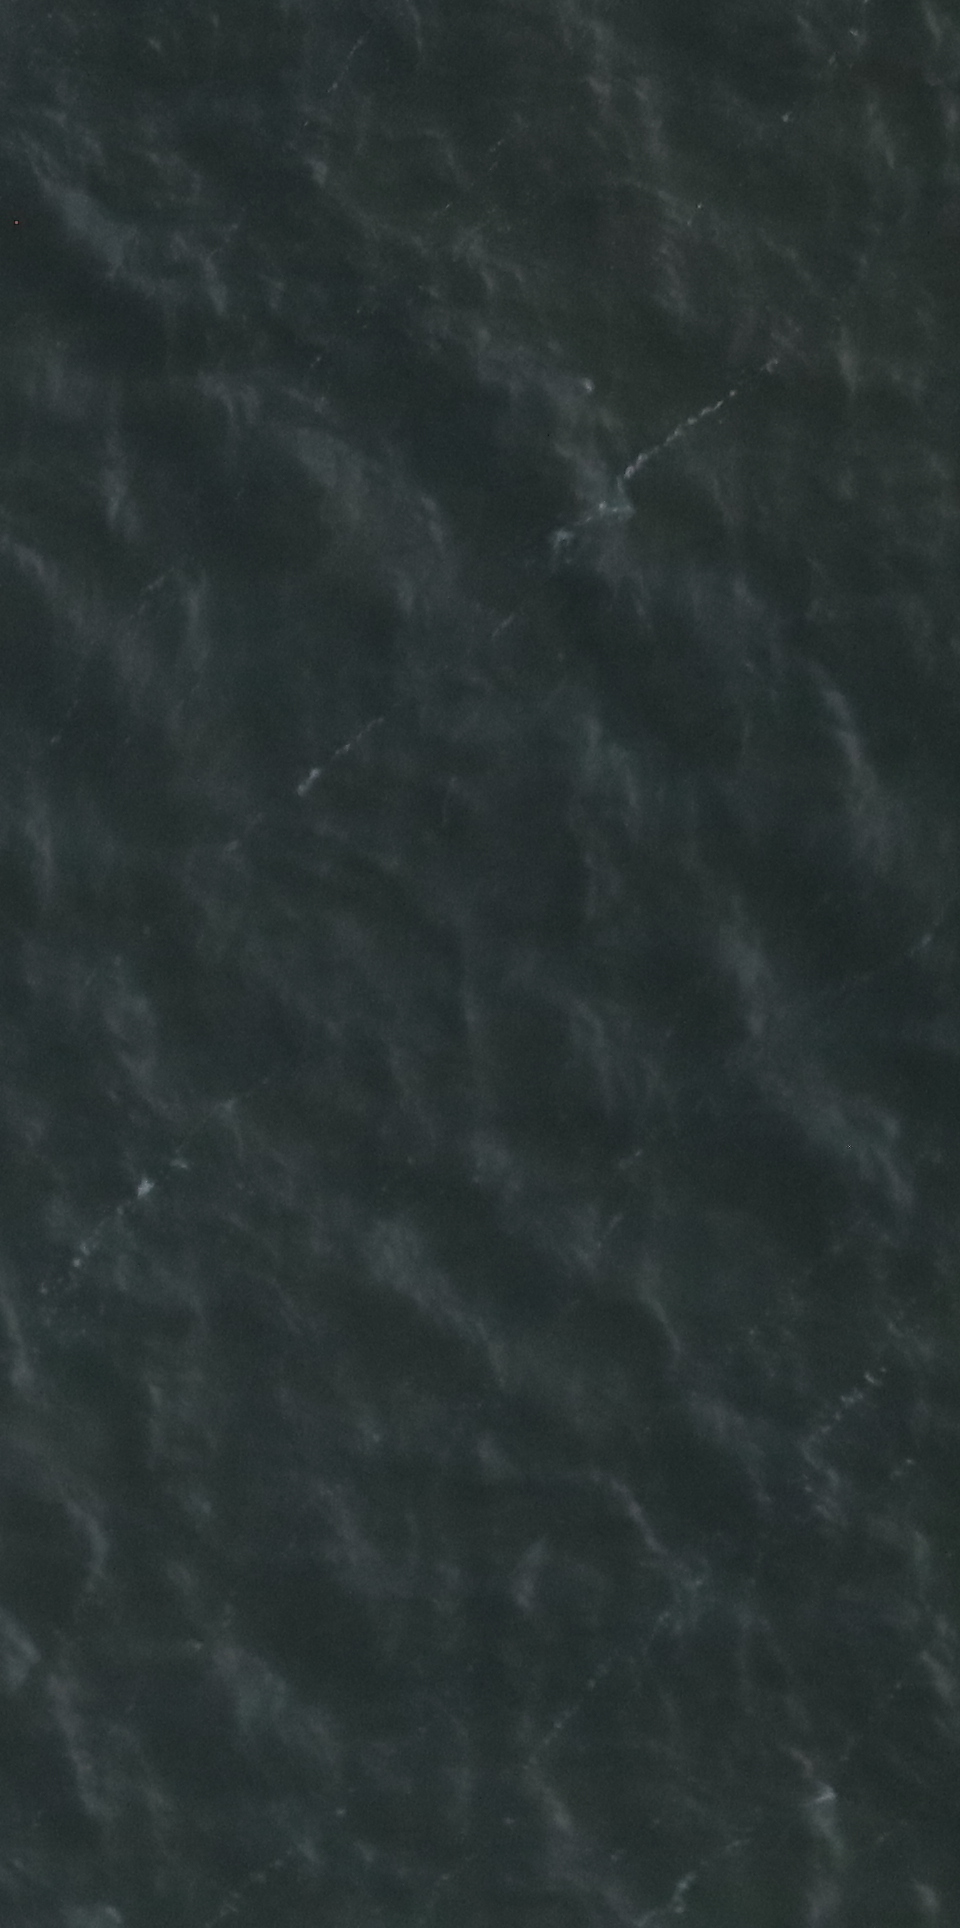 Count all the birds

0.